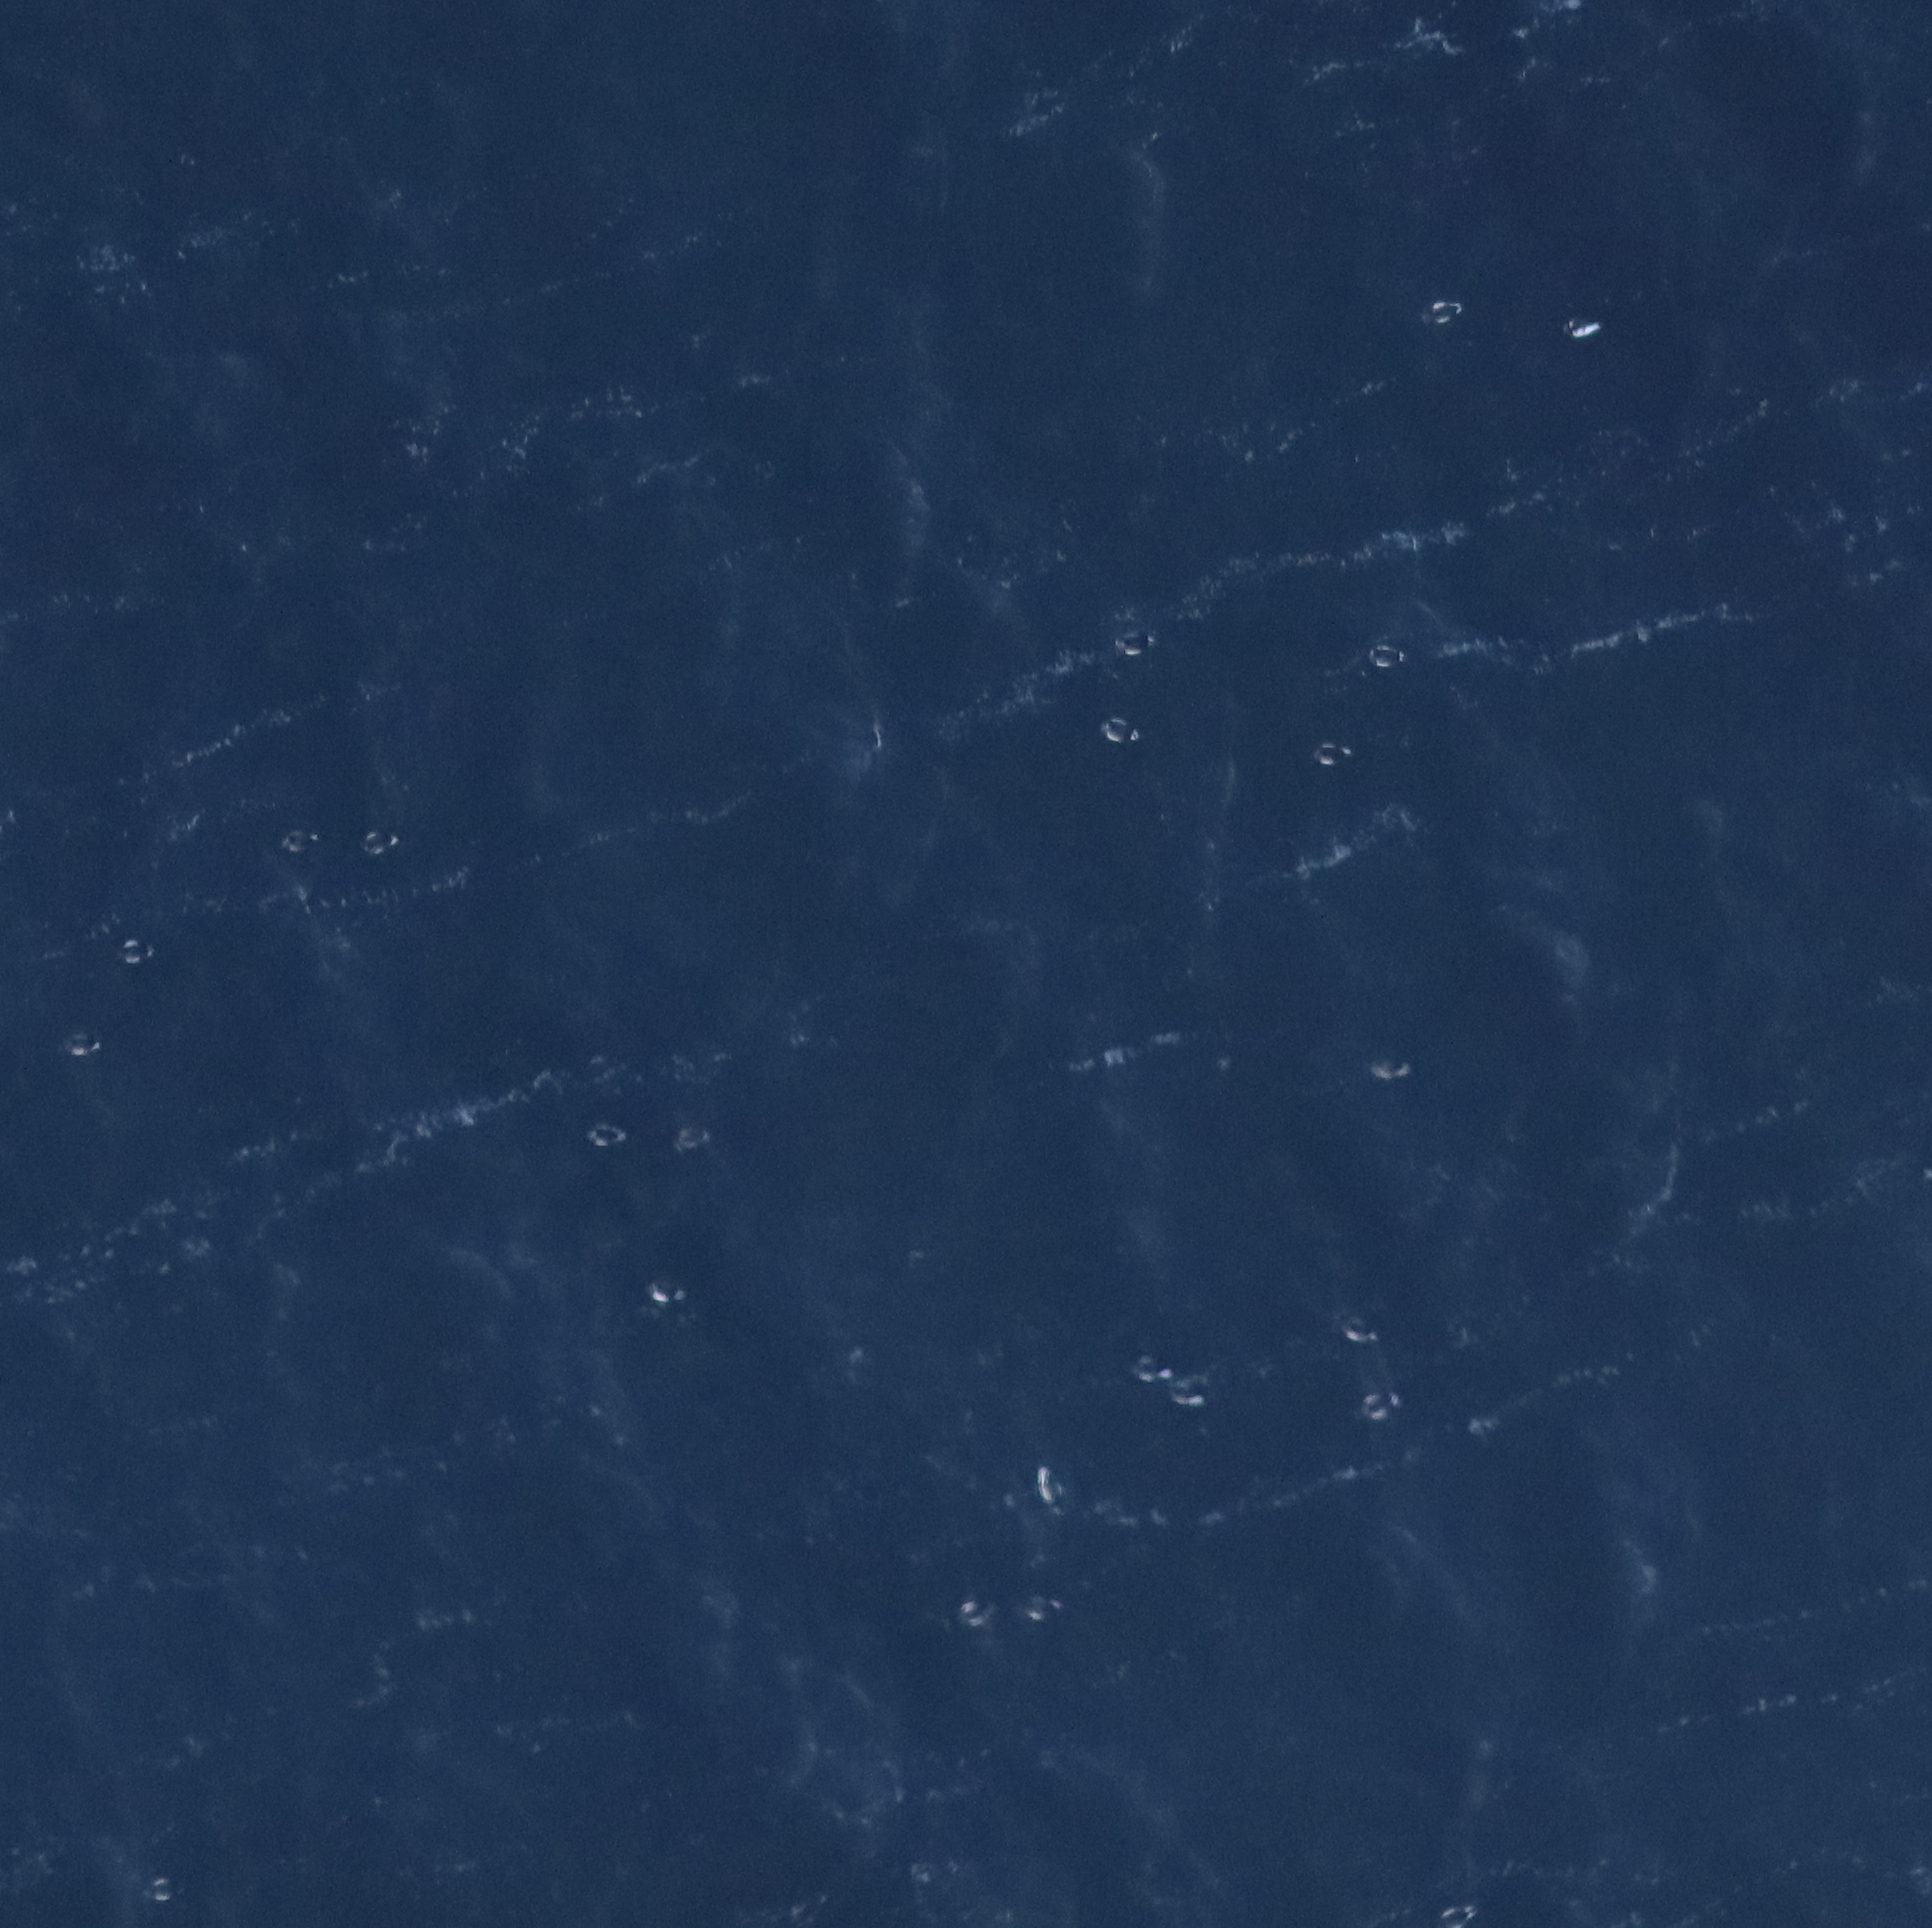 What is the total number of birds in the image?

23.